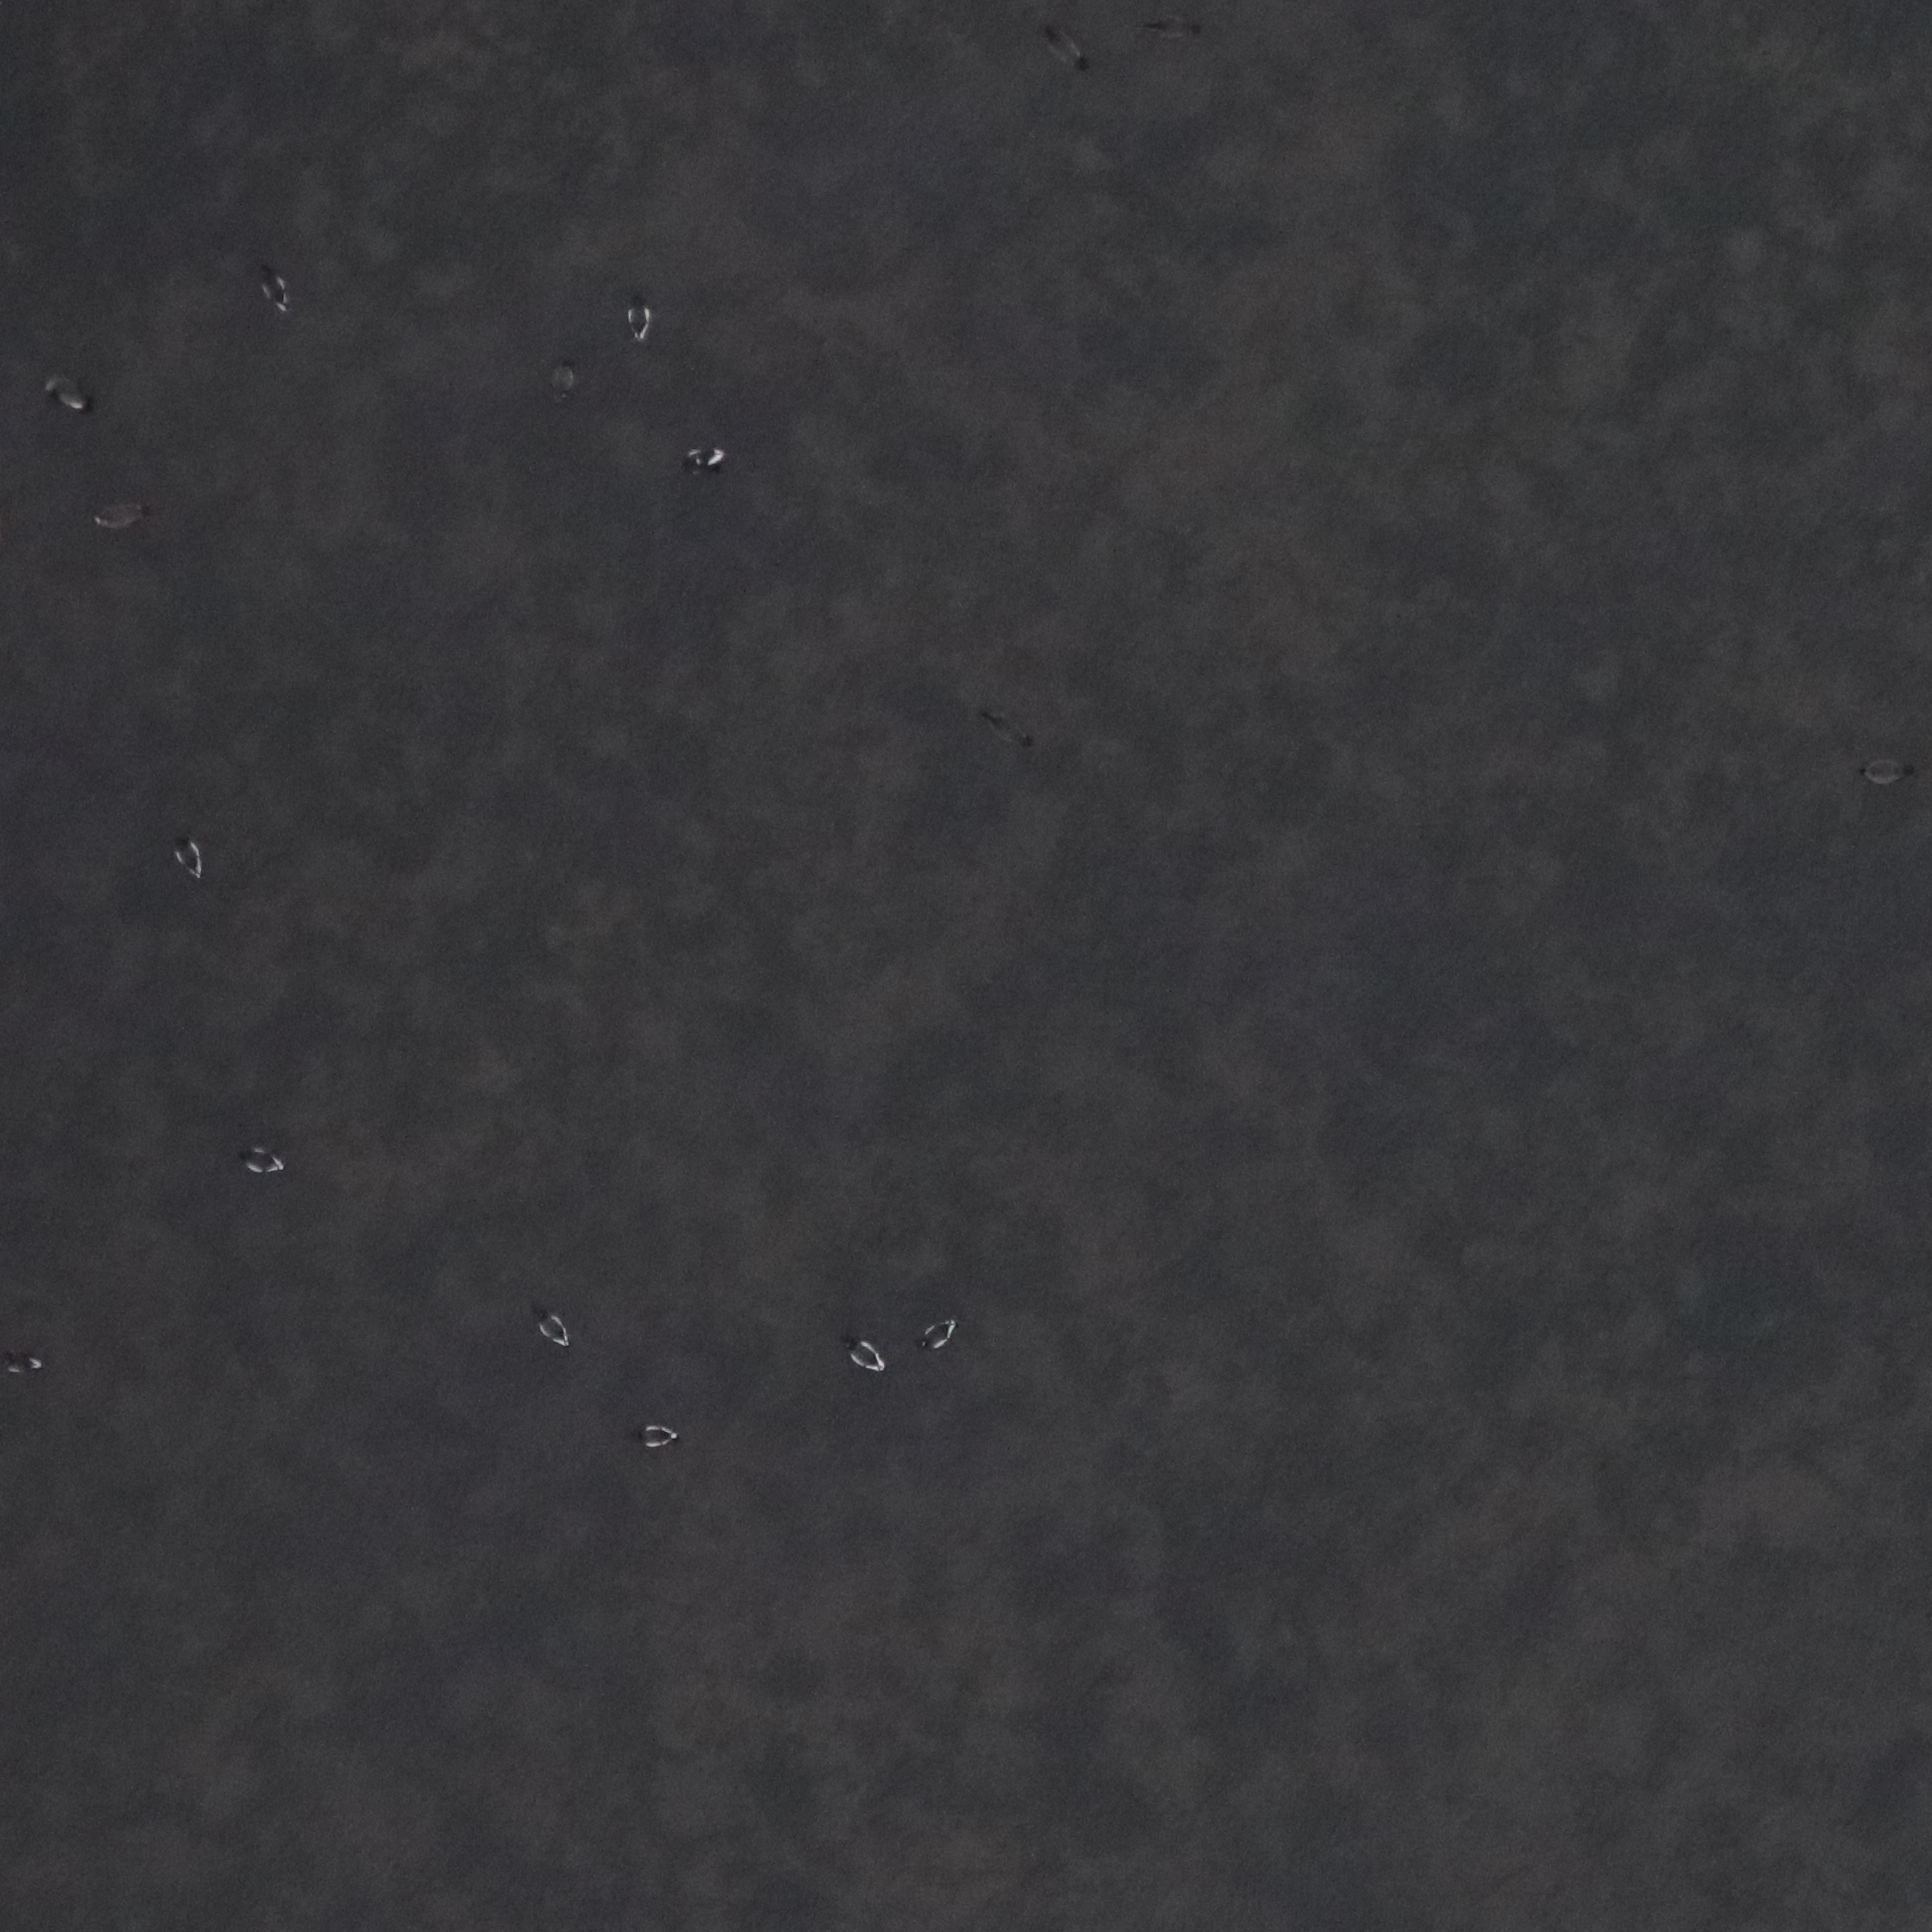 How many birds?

17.